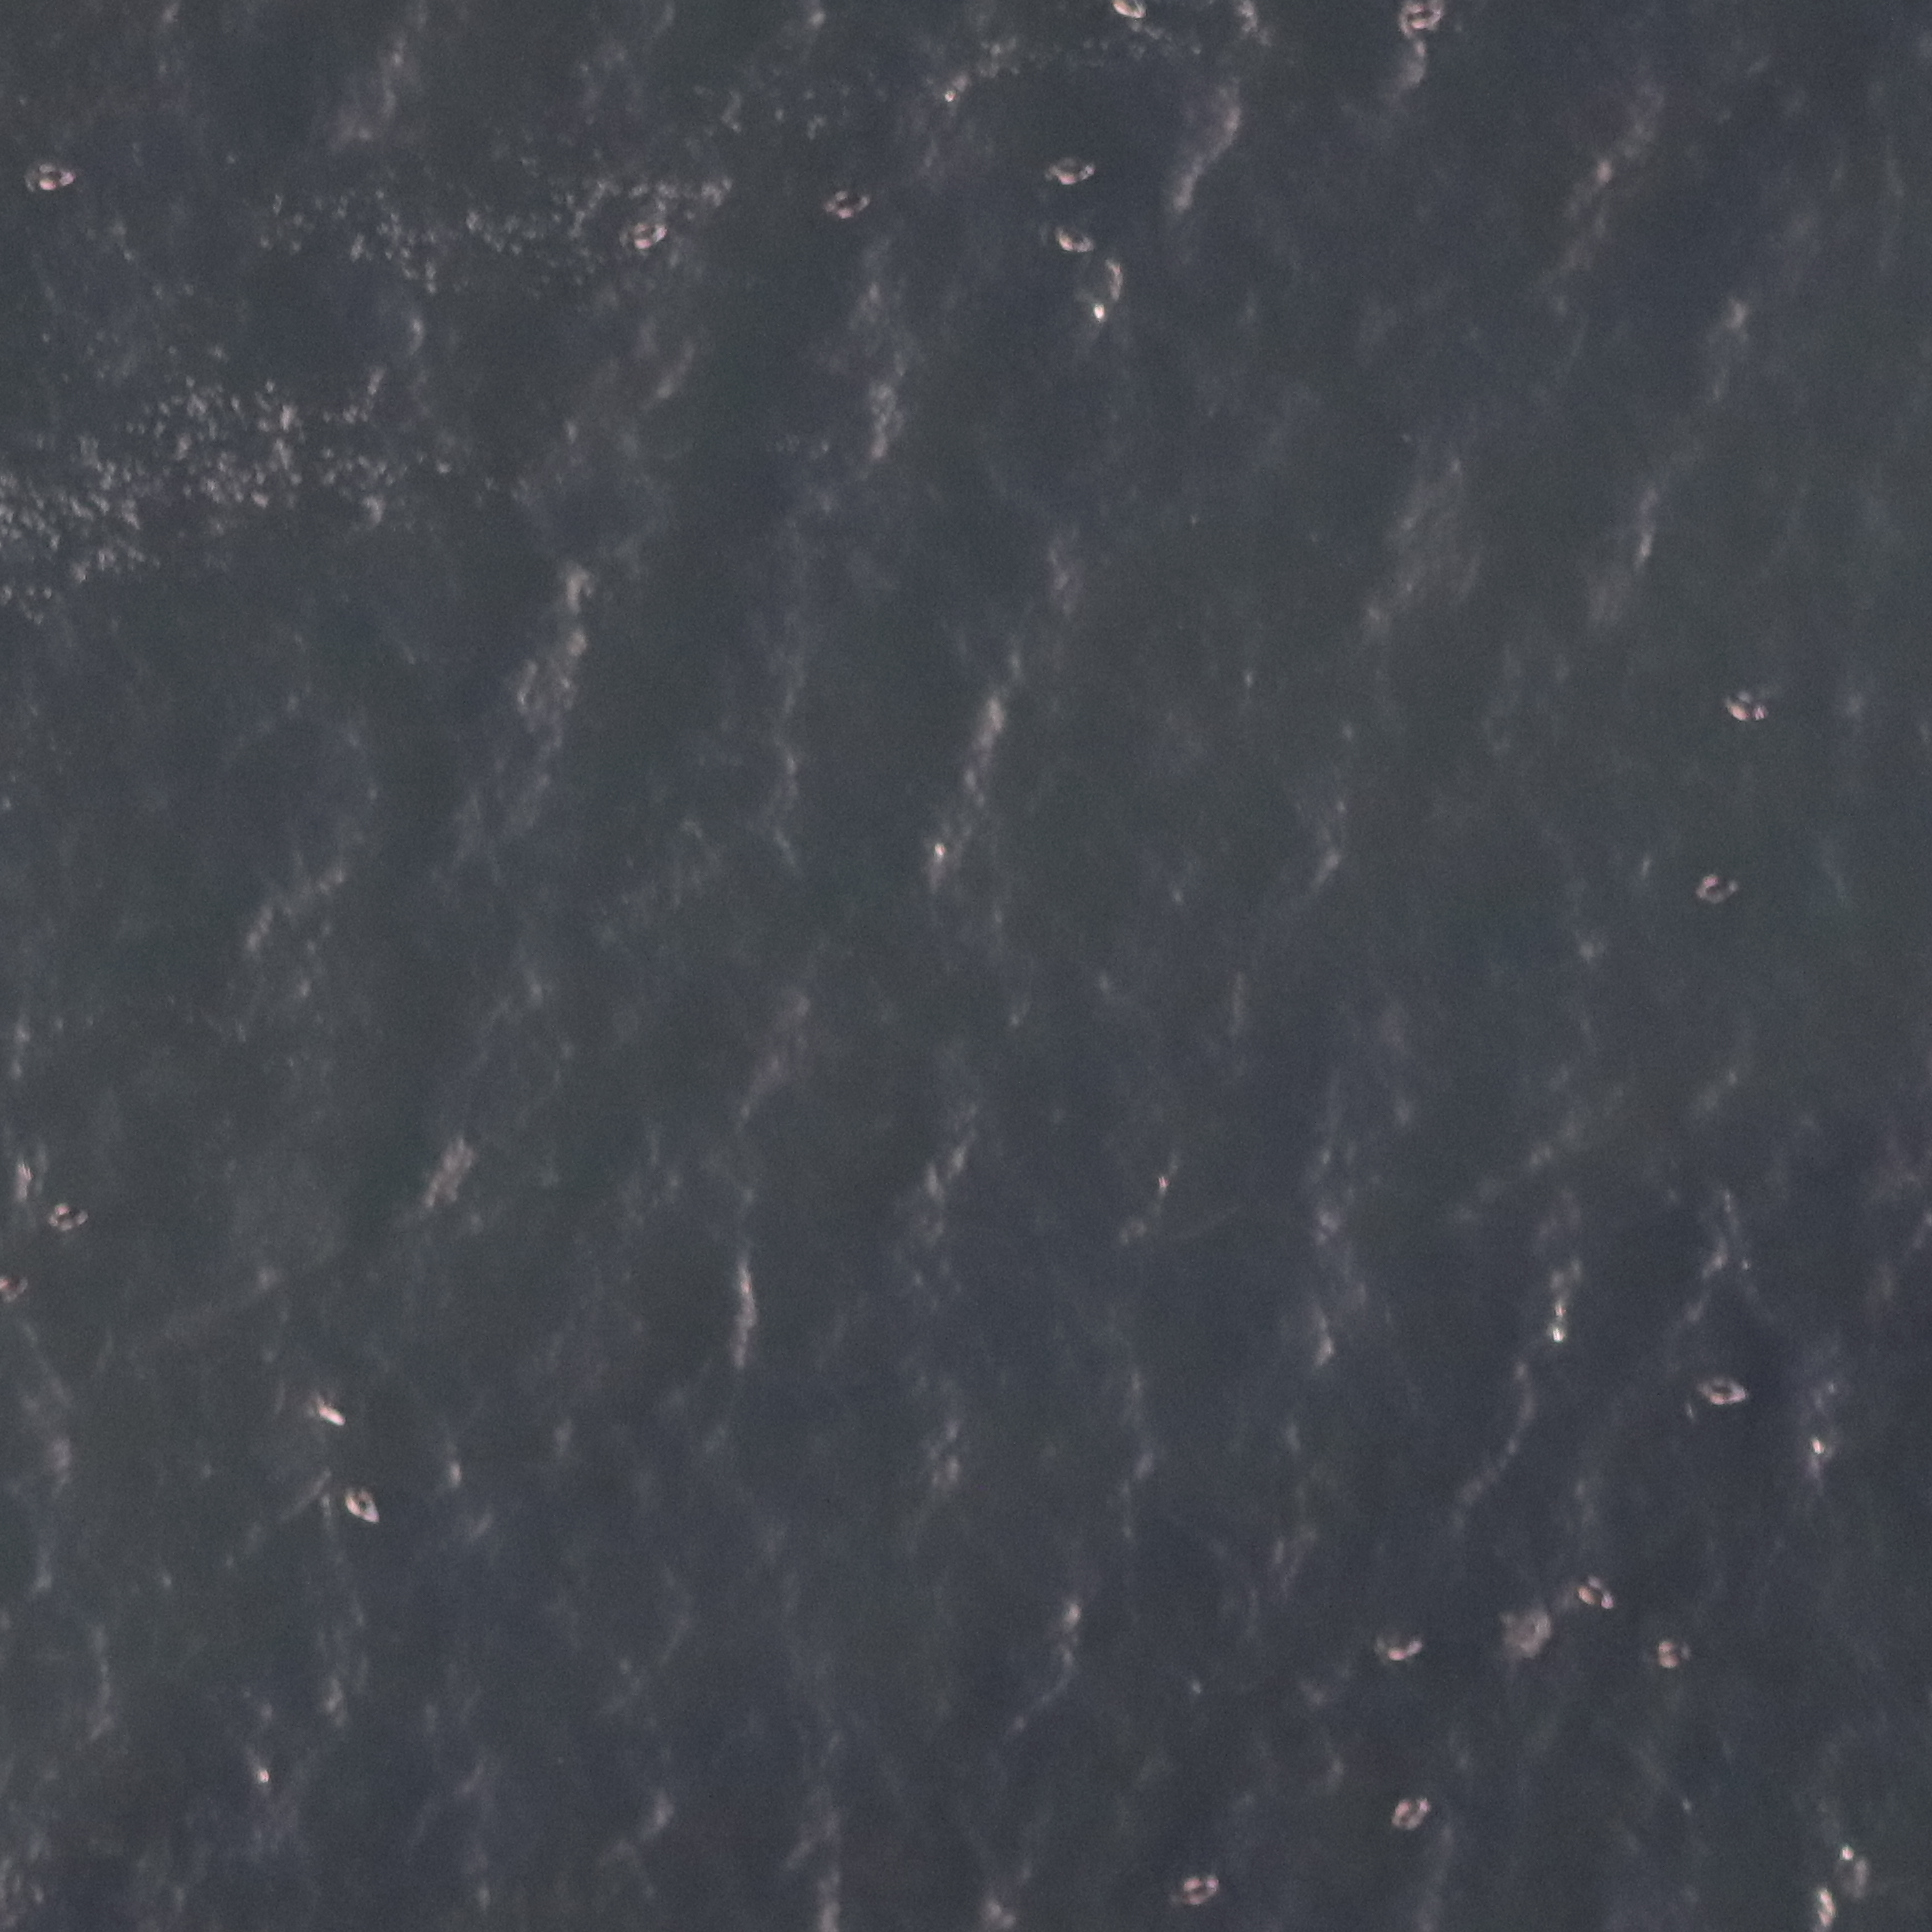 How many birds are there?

19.